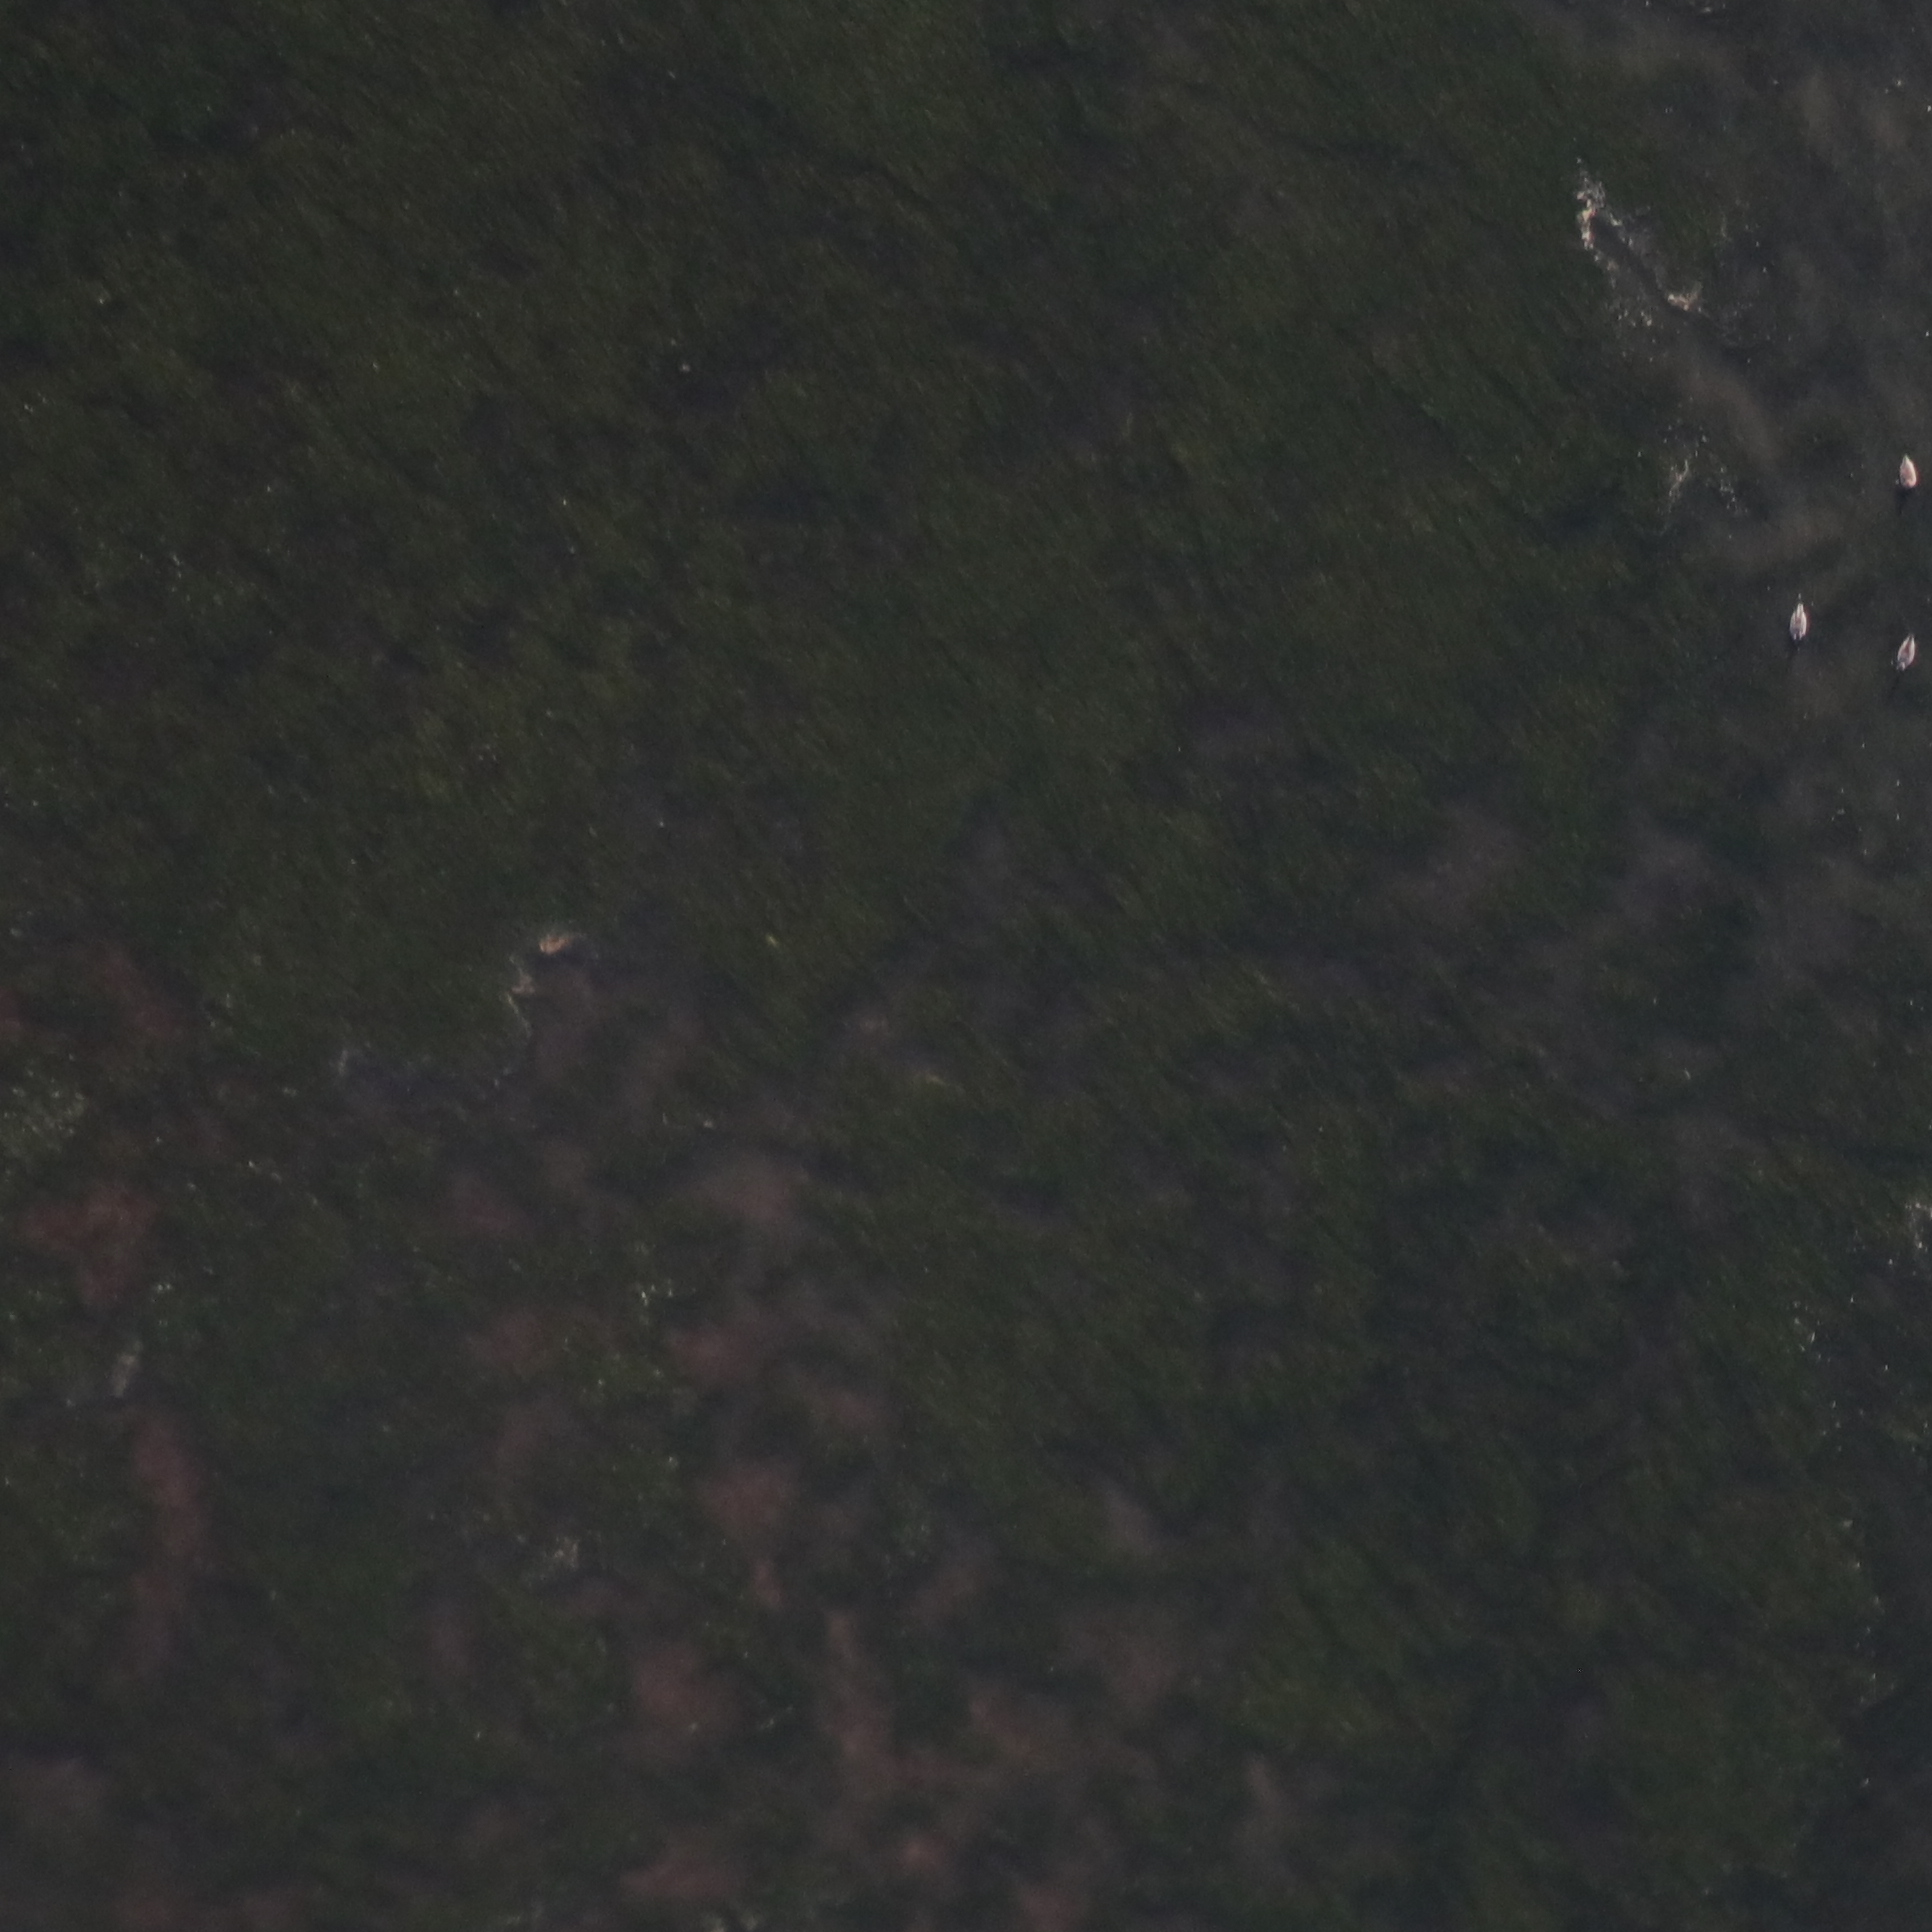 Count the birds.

3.